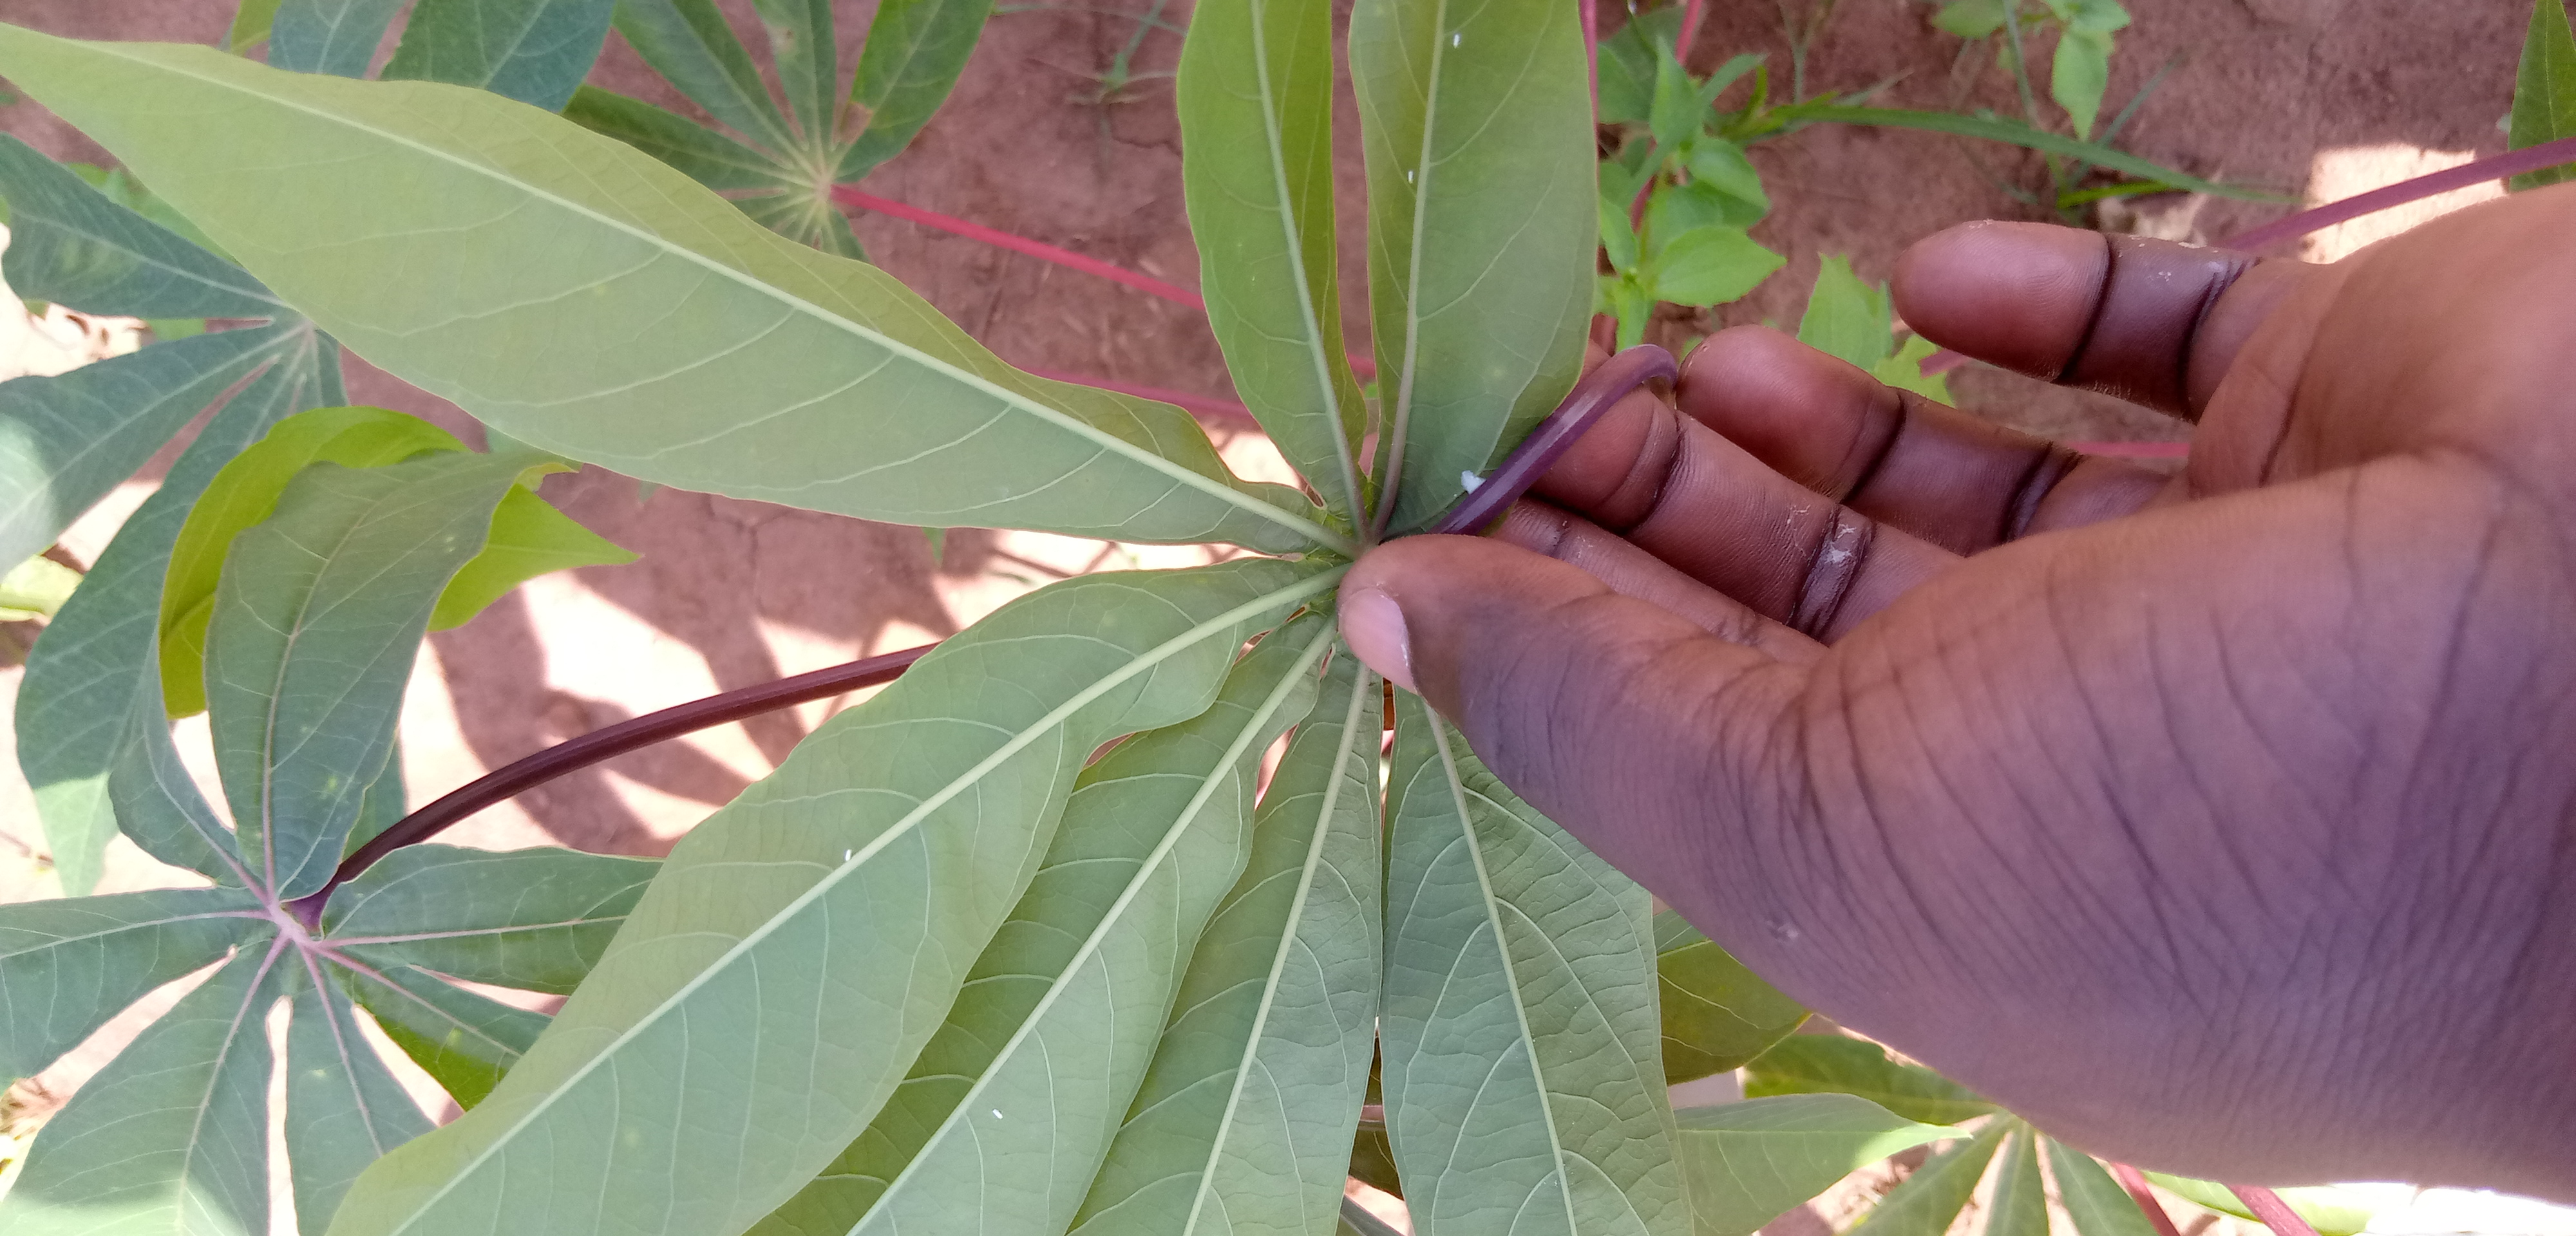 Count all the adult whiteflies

4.